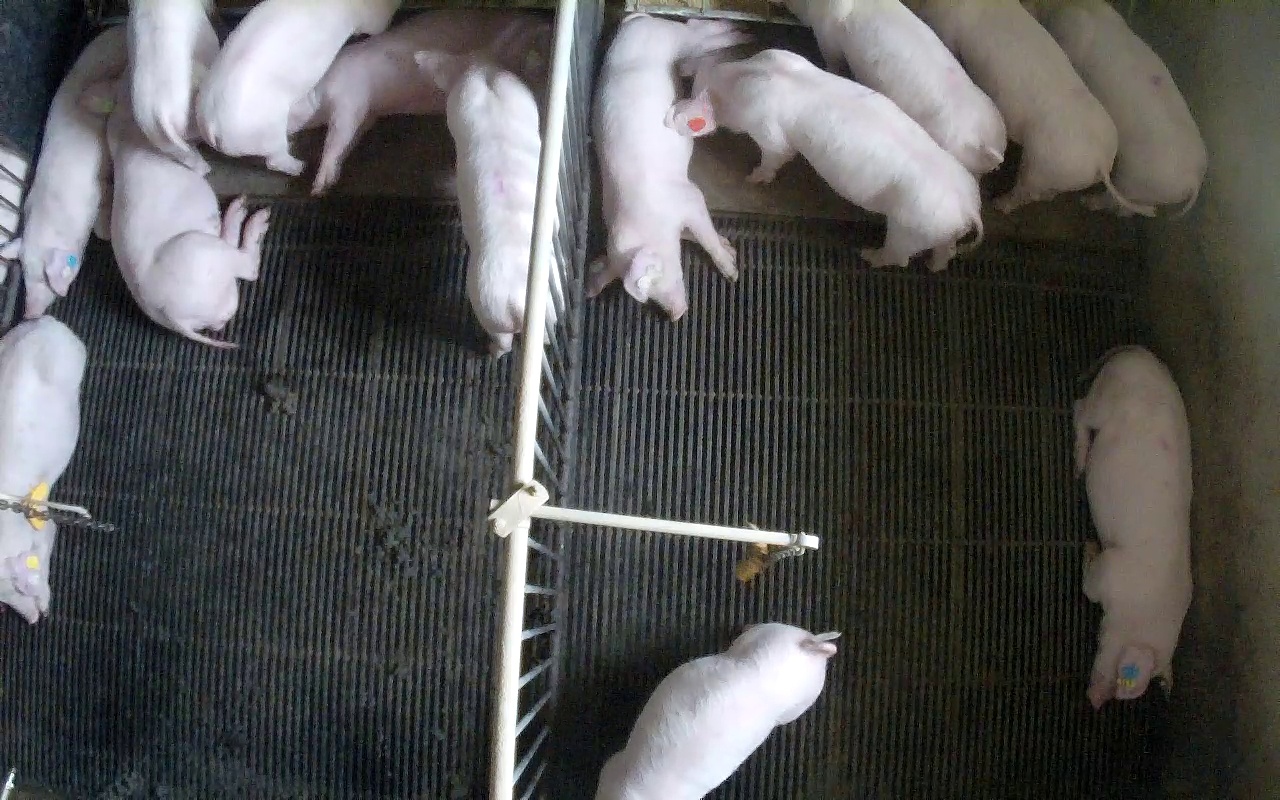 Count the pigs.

14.